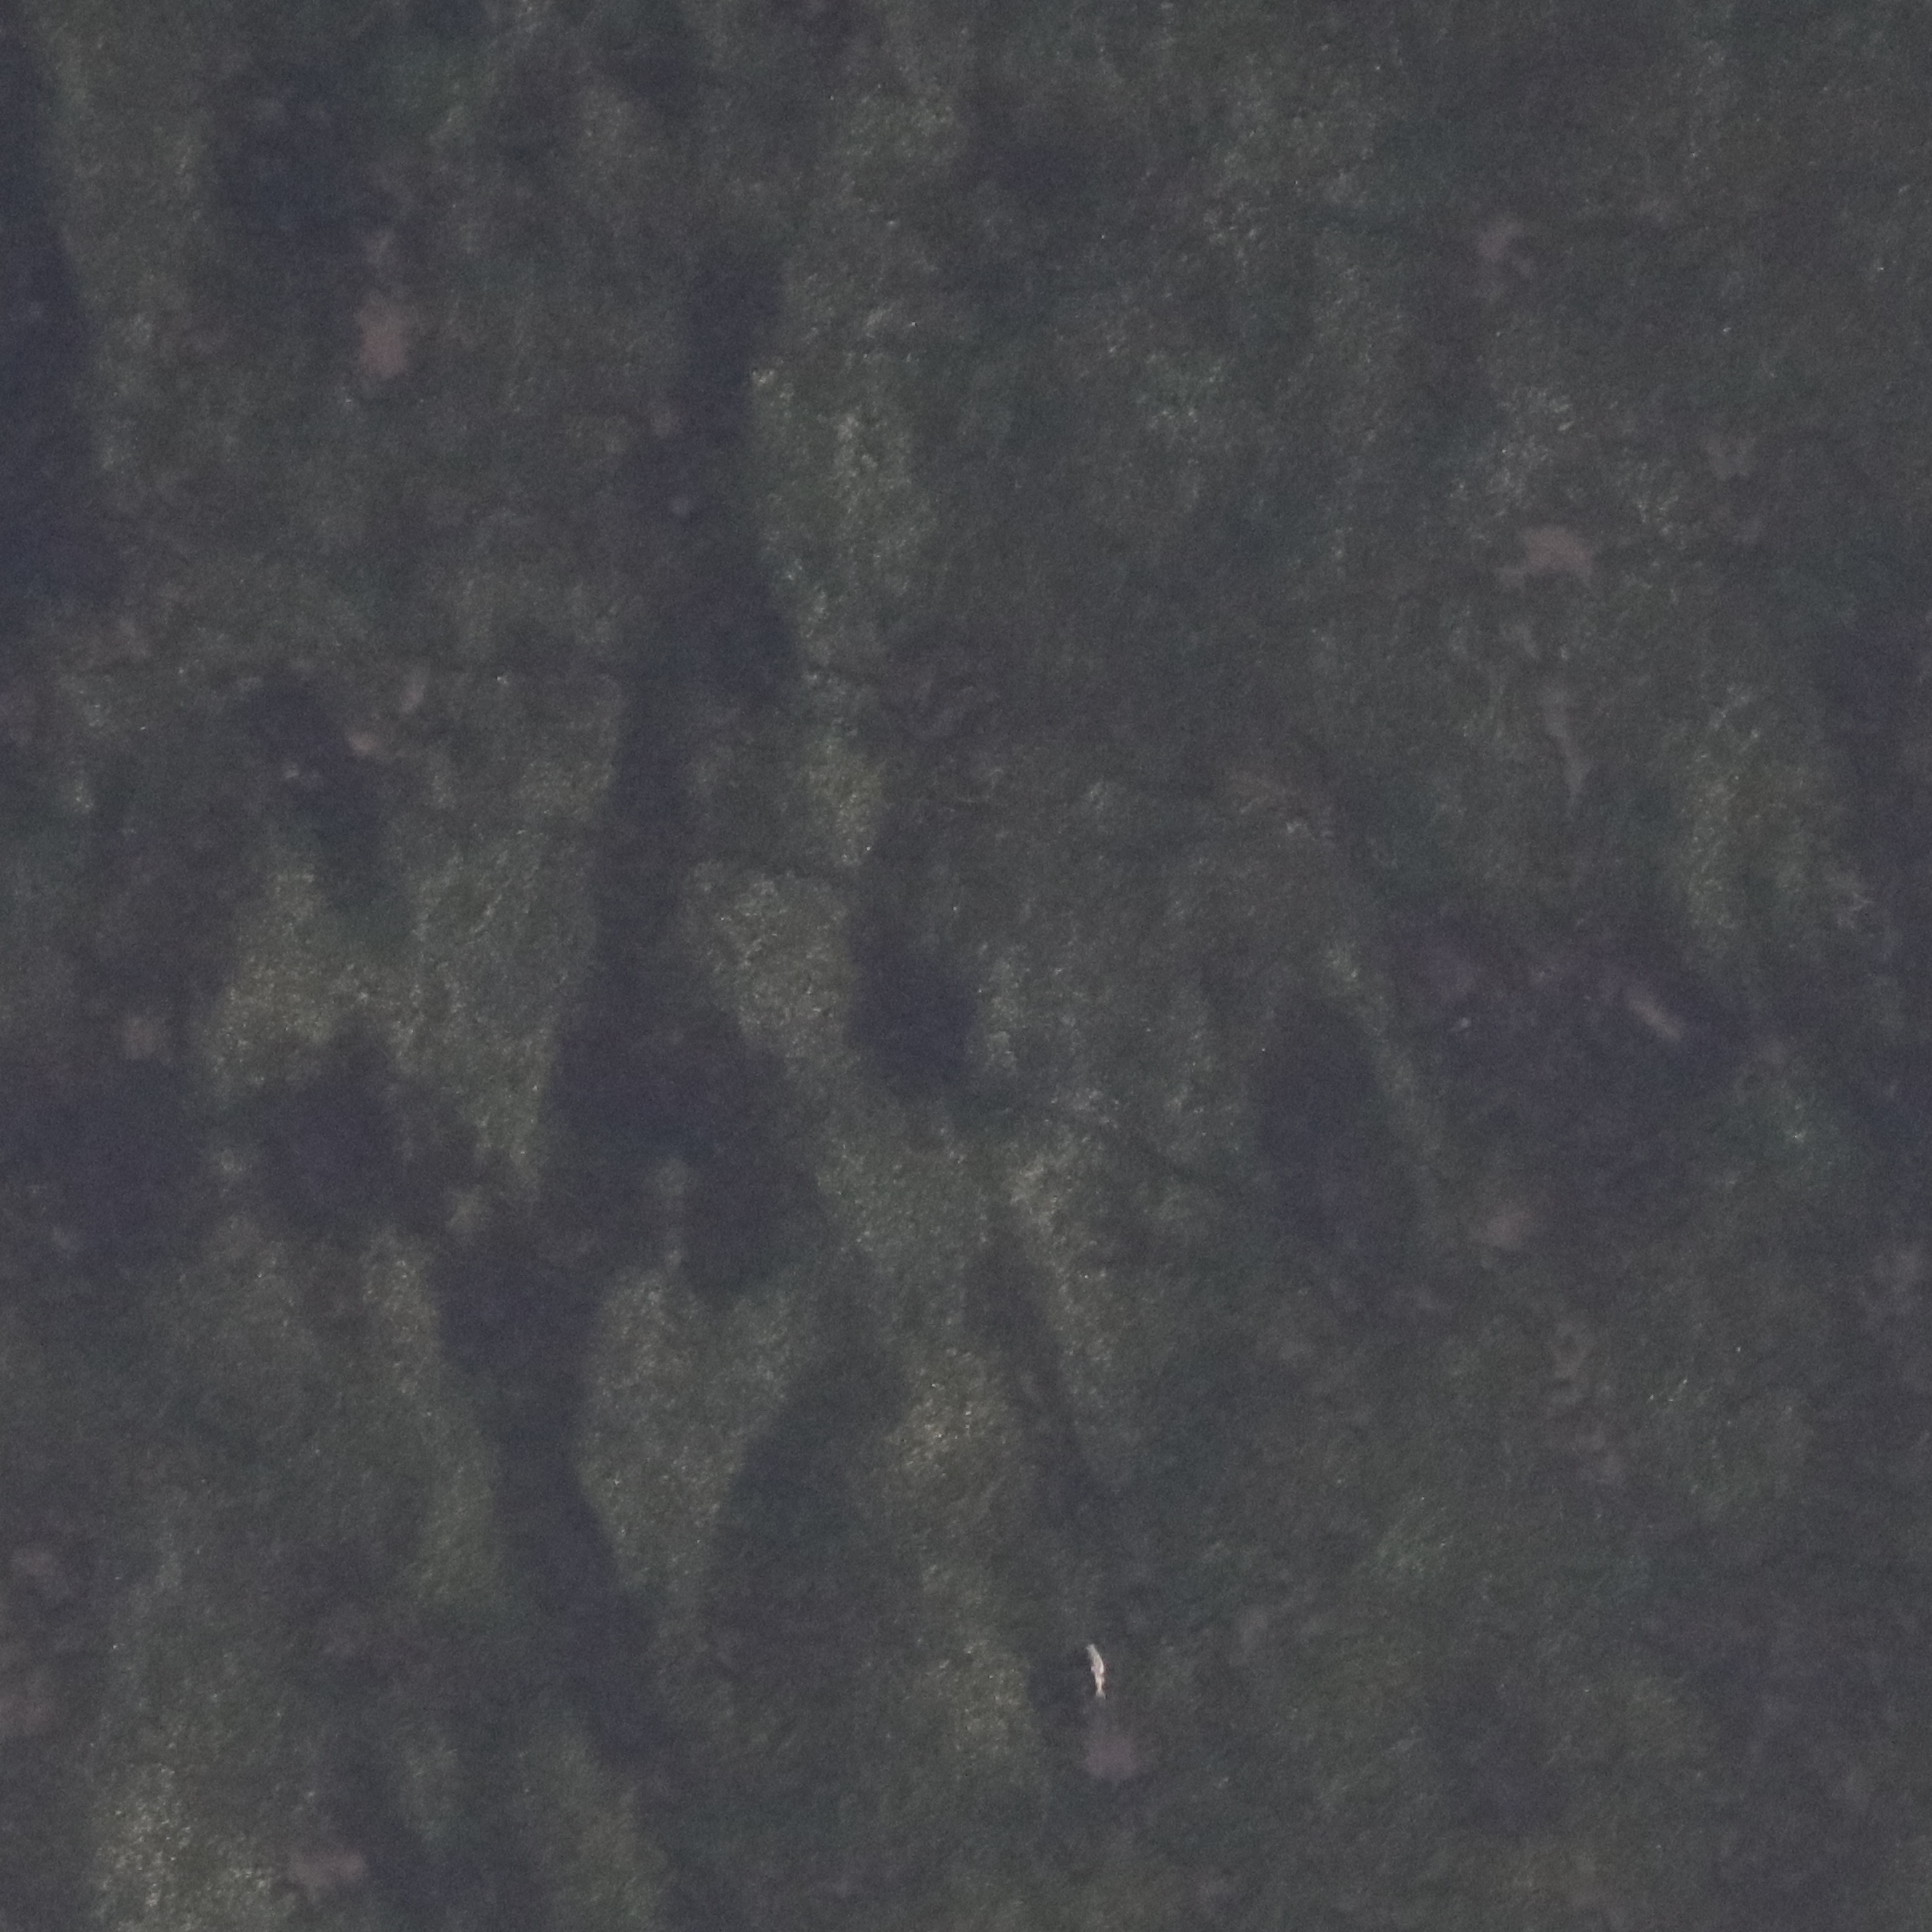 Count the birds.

0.